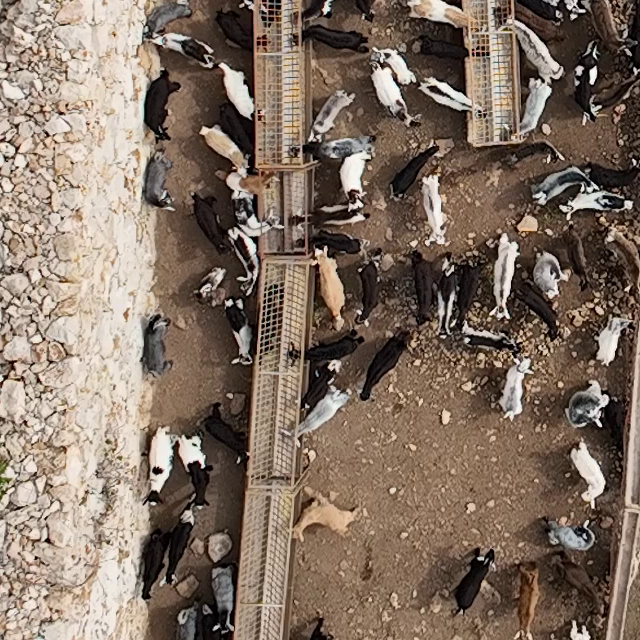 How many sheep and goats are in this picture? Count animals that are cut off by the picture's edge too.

75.